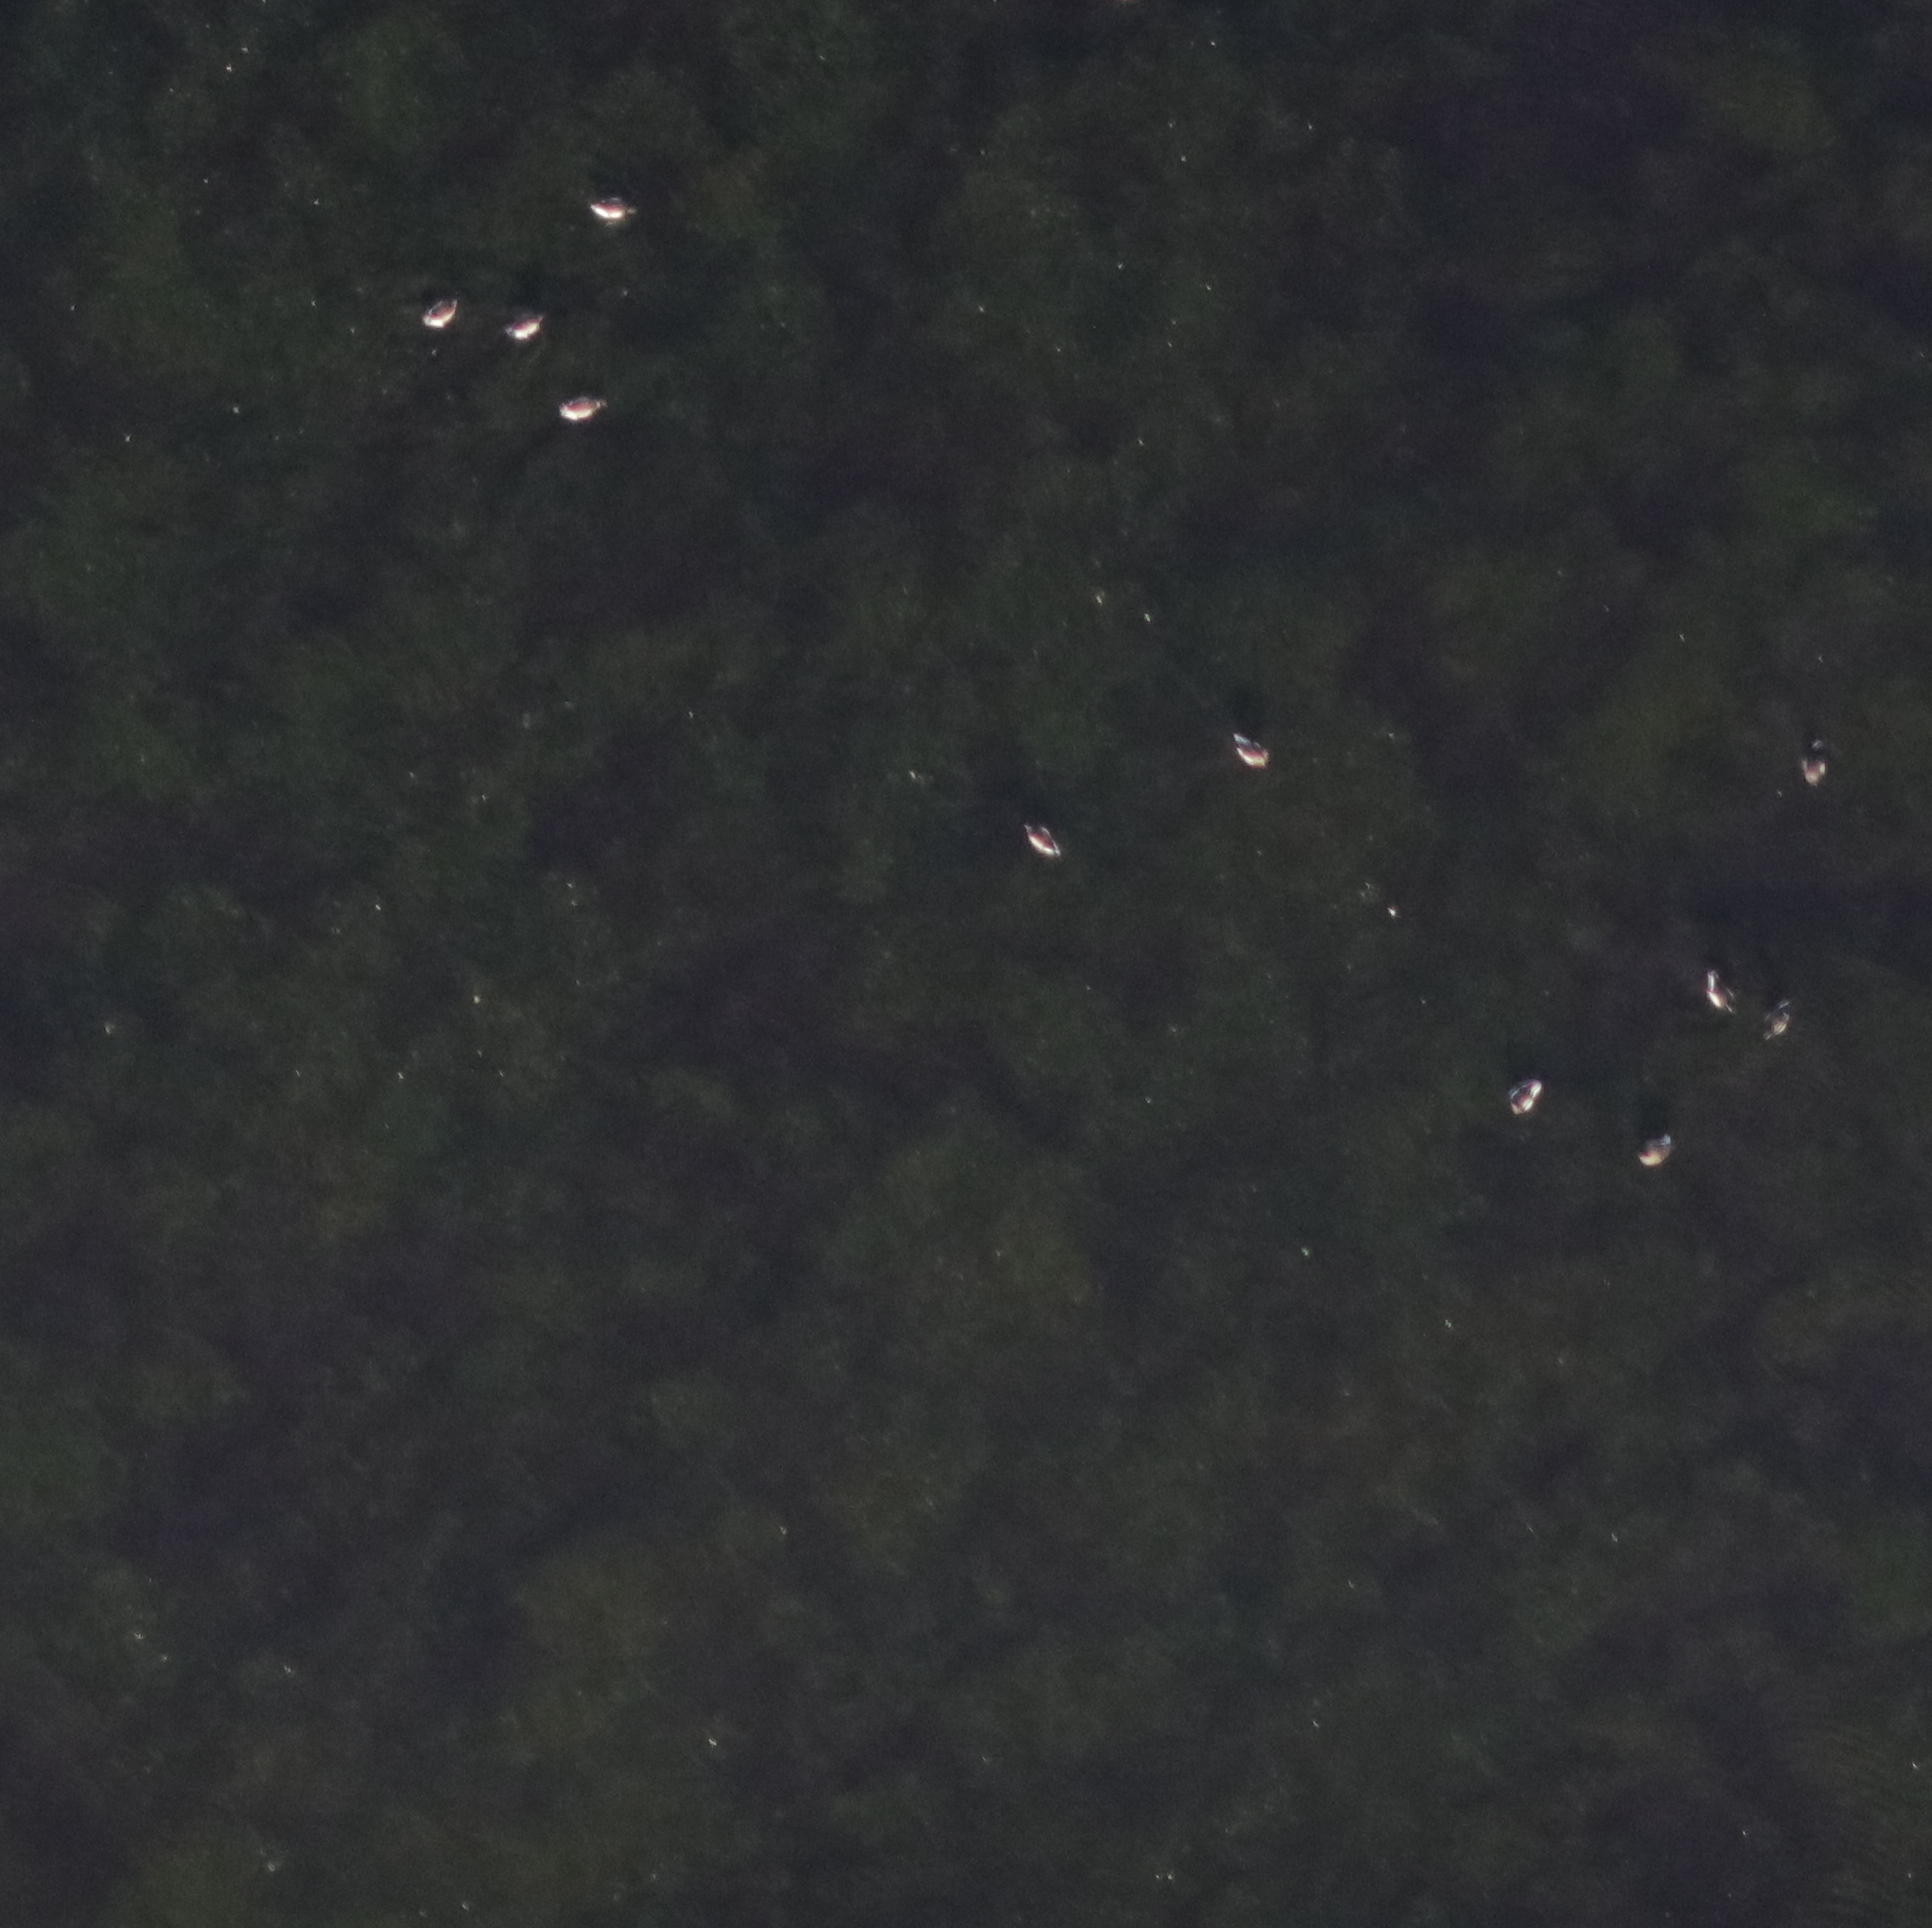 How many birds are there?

11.